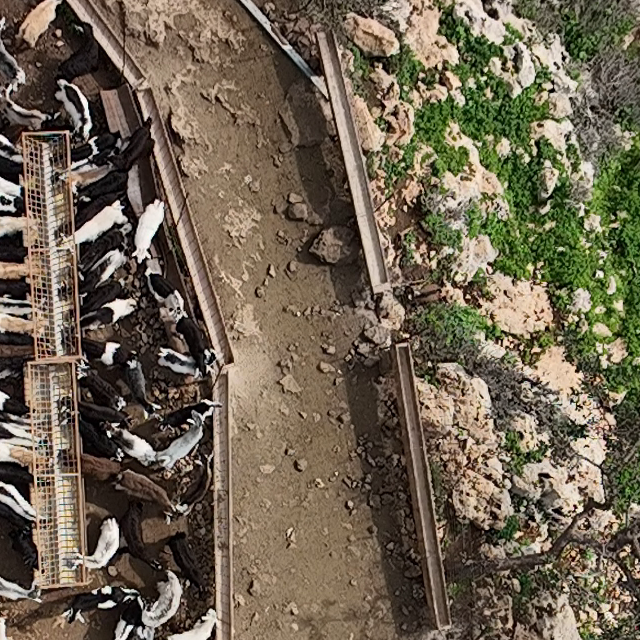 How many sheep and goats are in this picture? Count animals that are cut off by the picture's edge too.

58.